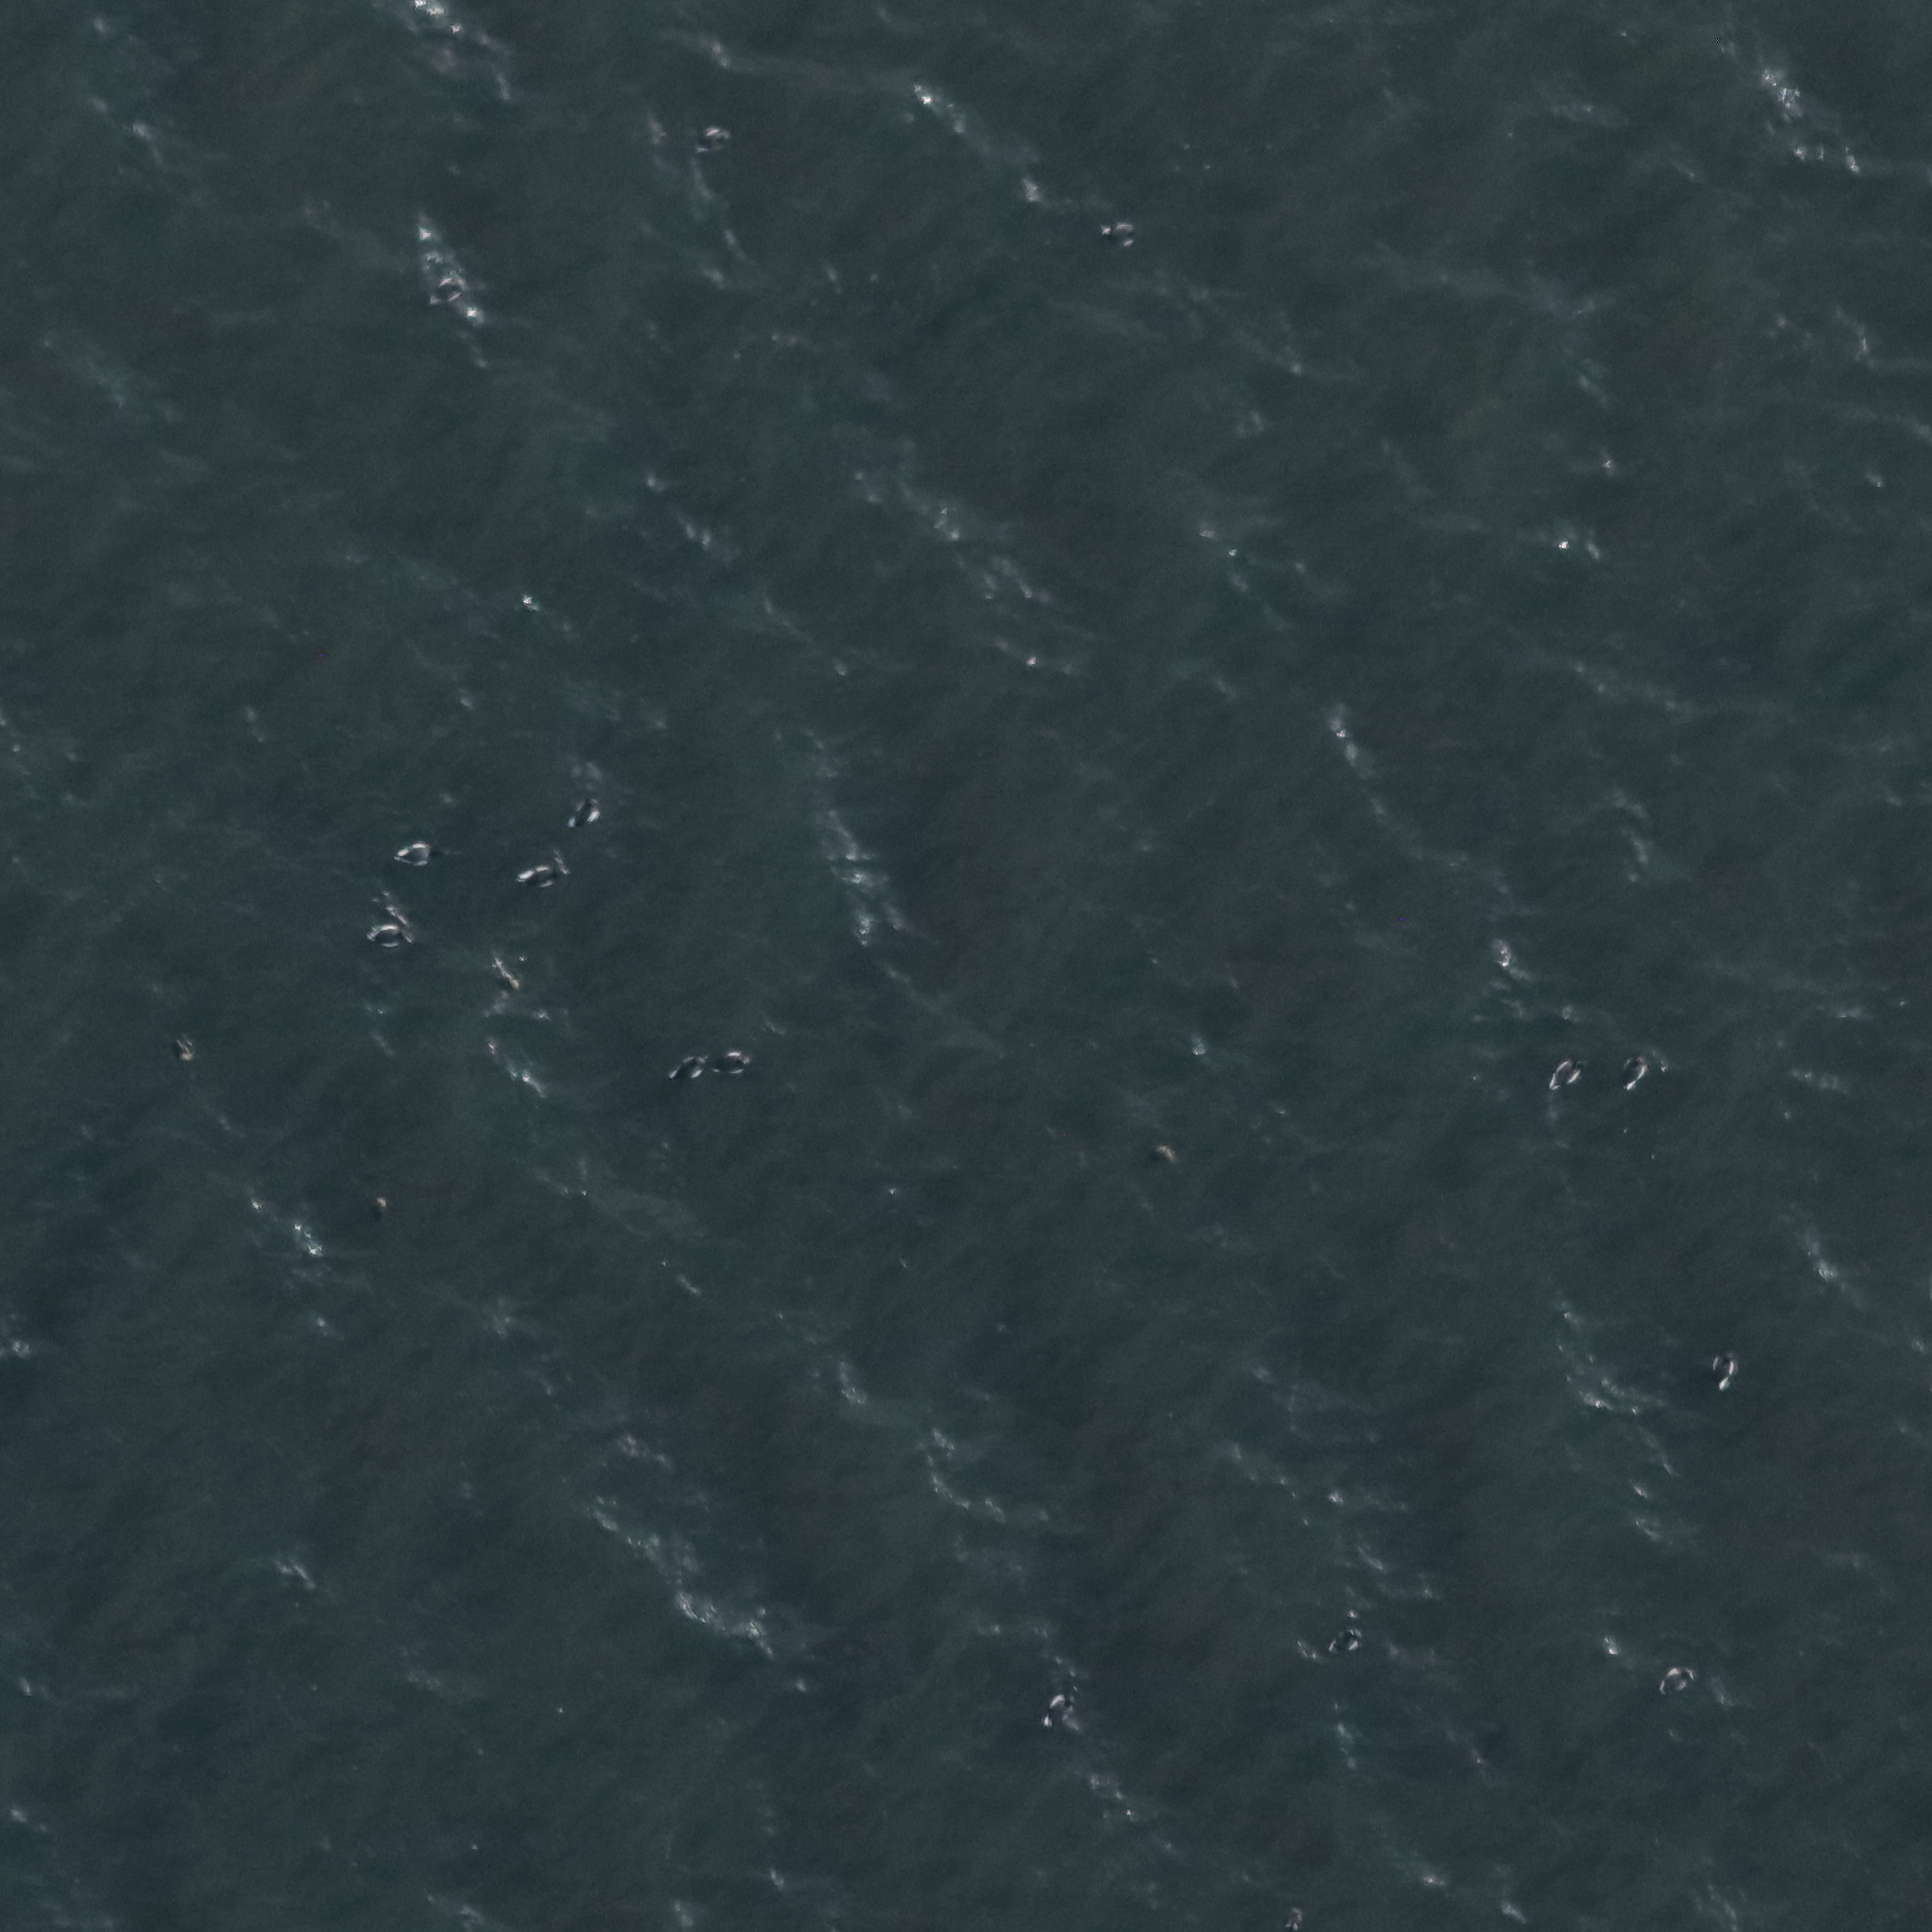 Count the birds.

17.